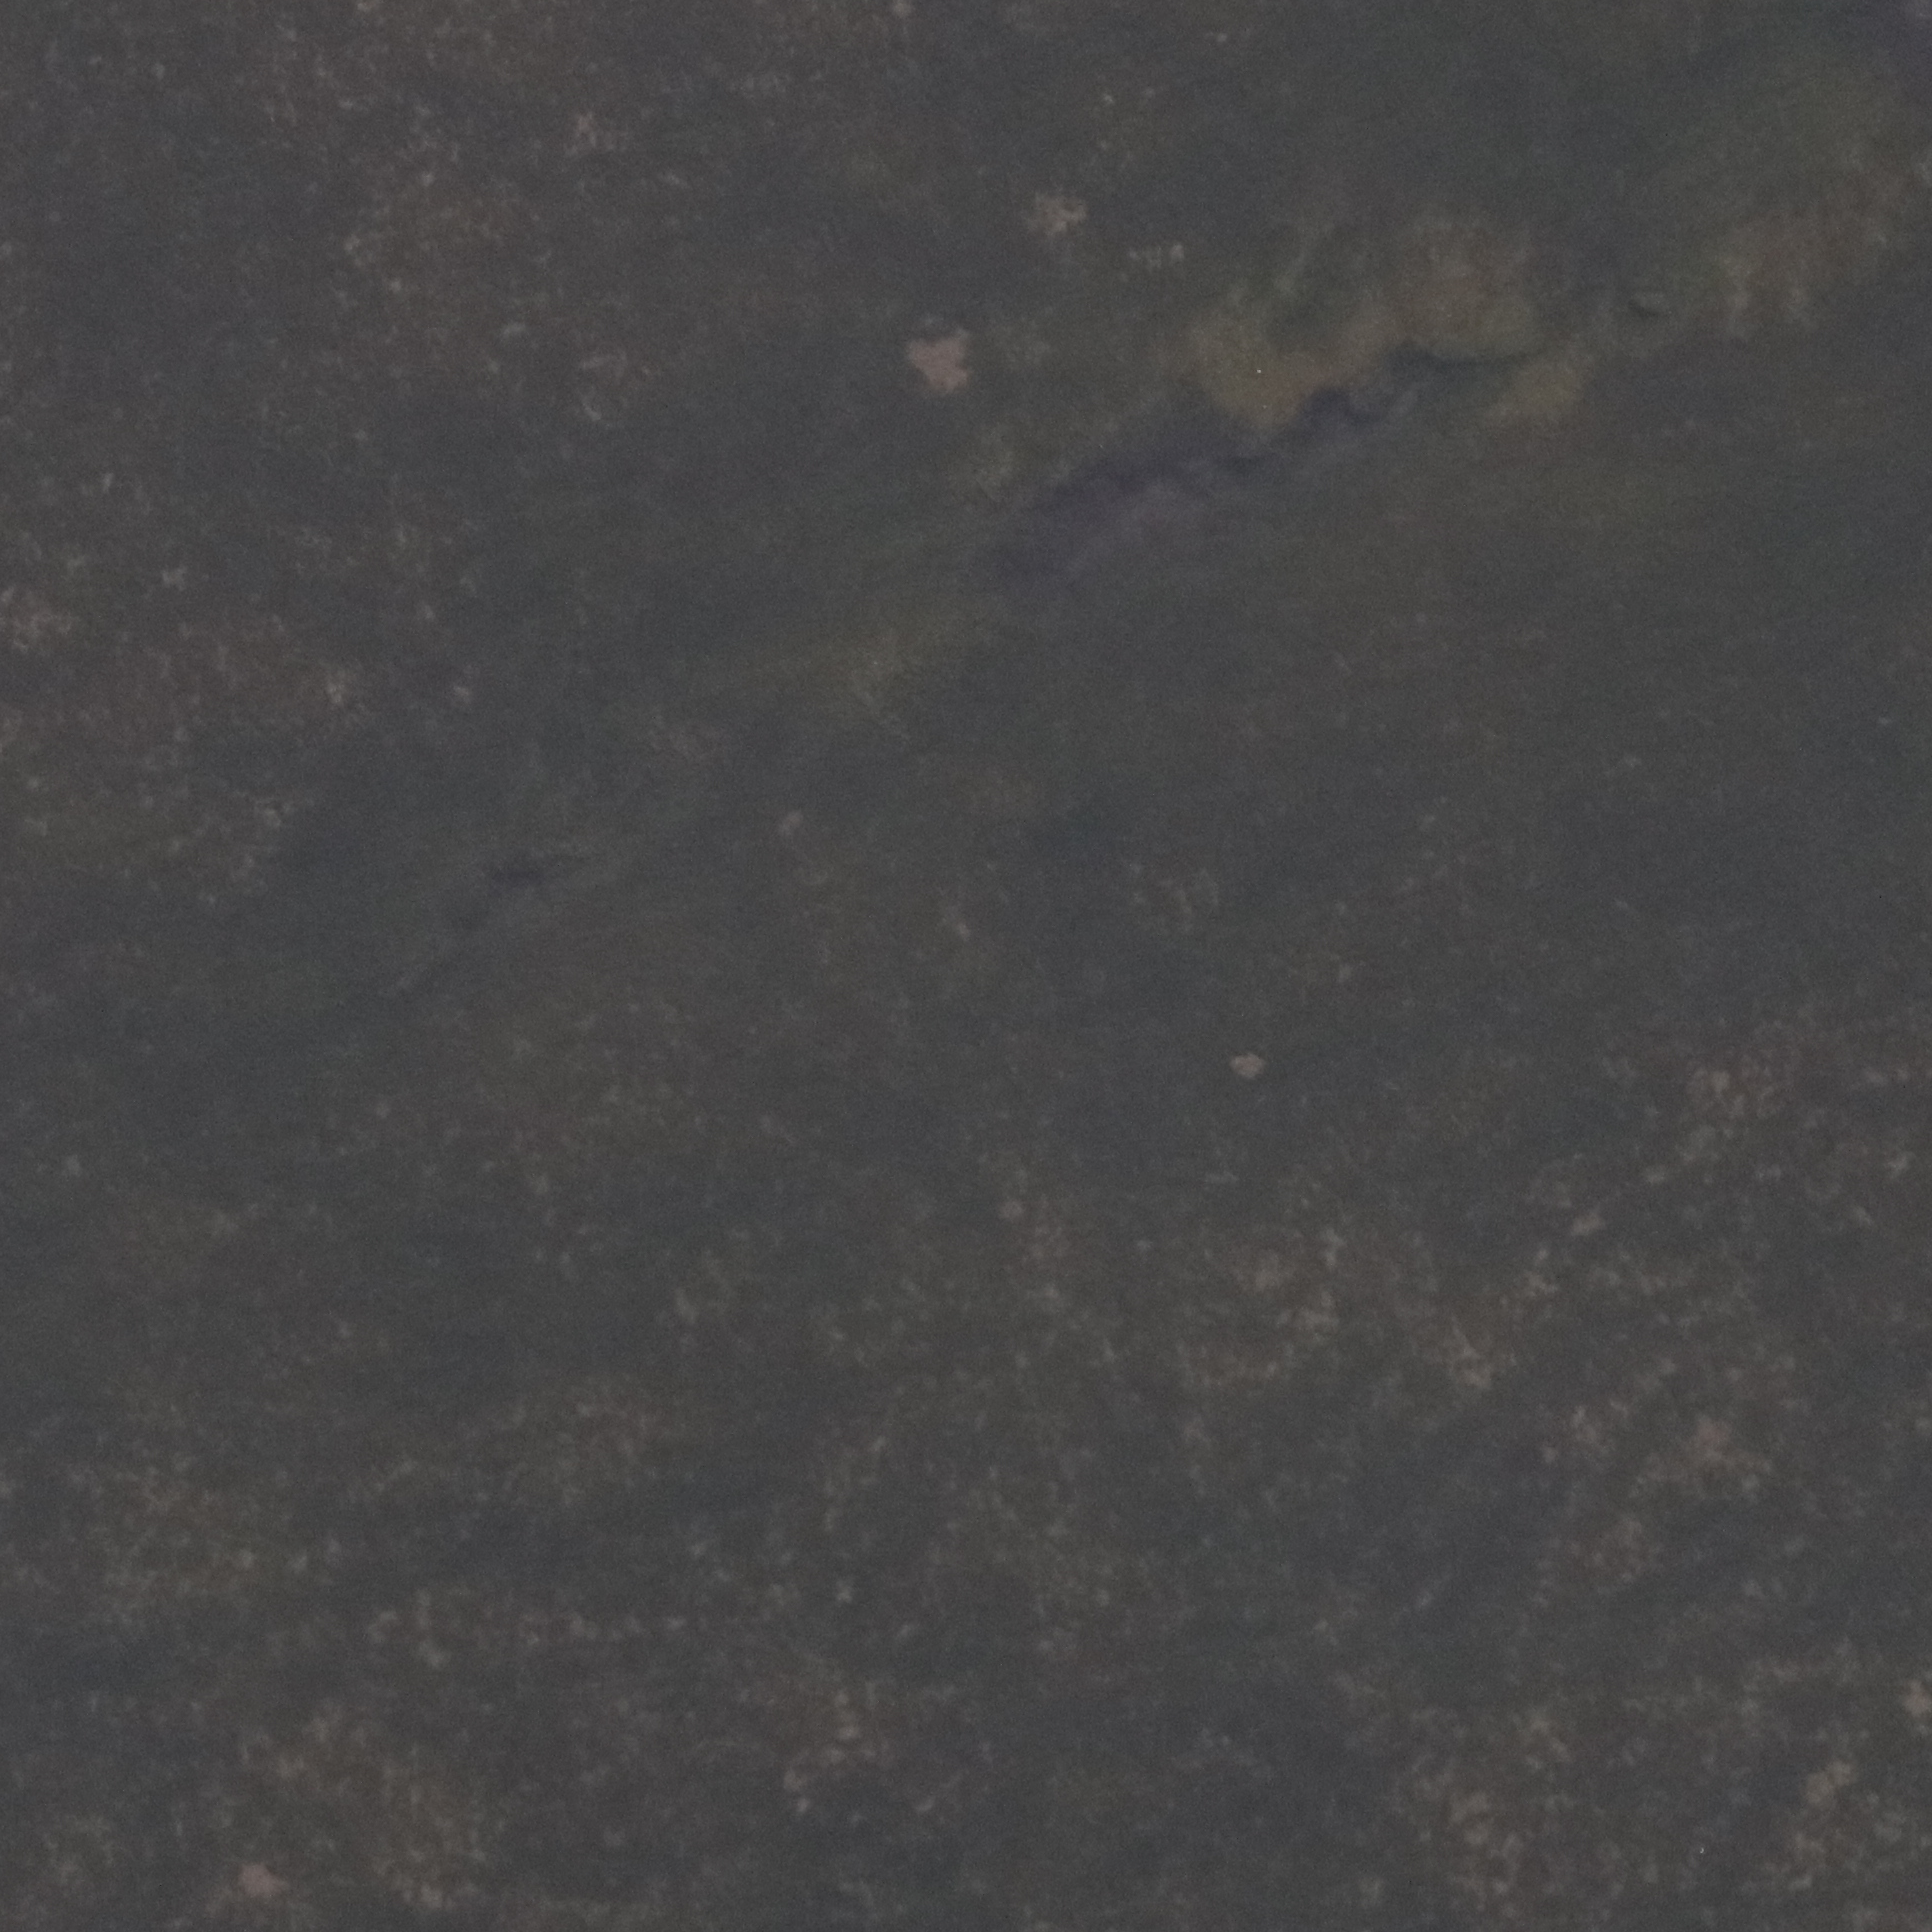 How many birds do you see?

0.